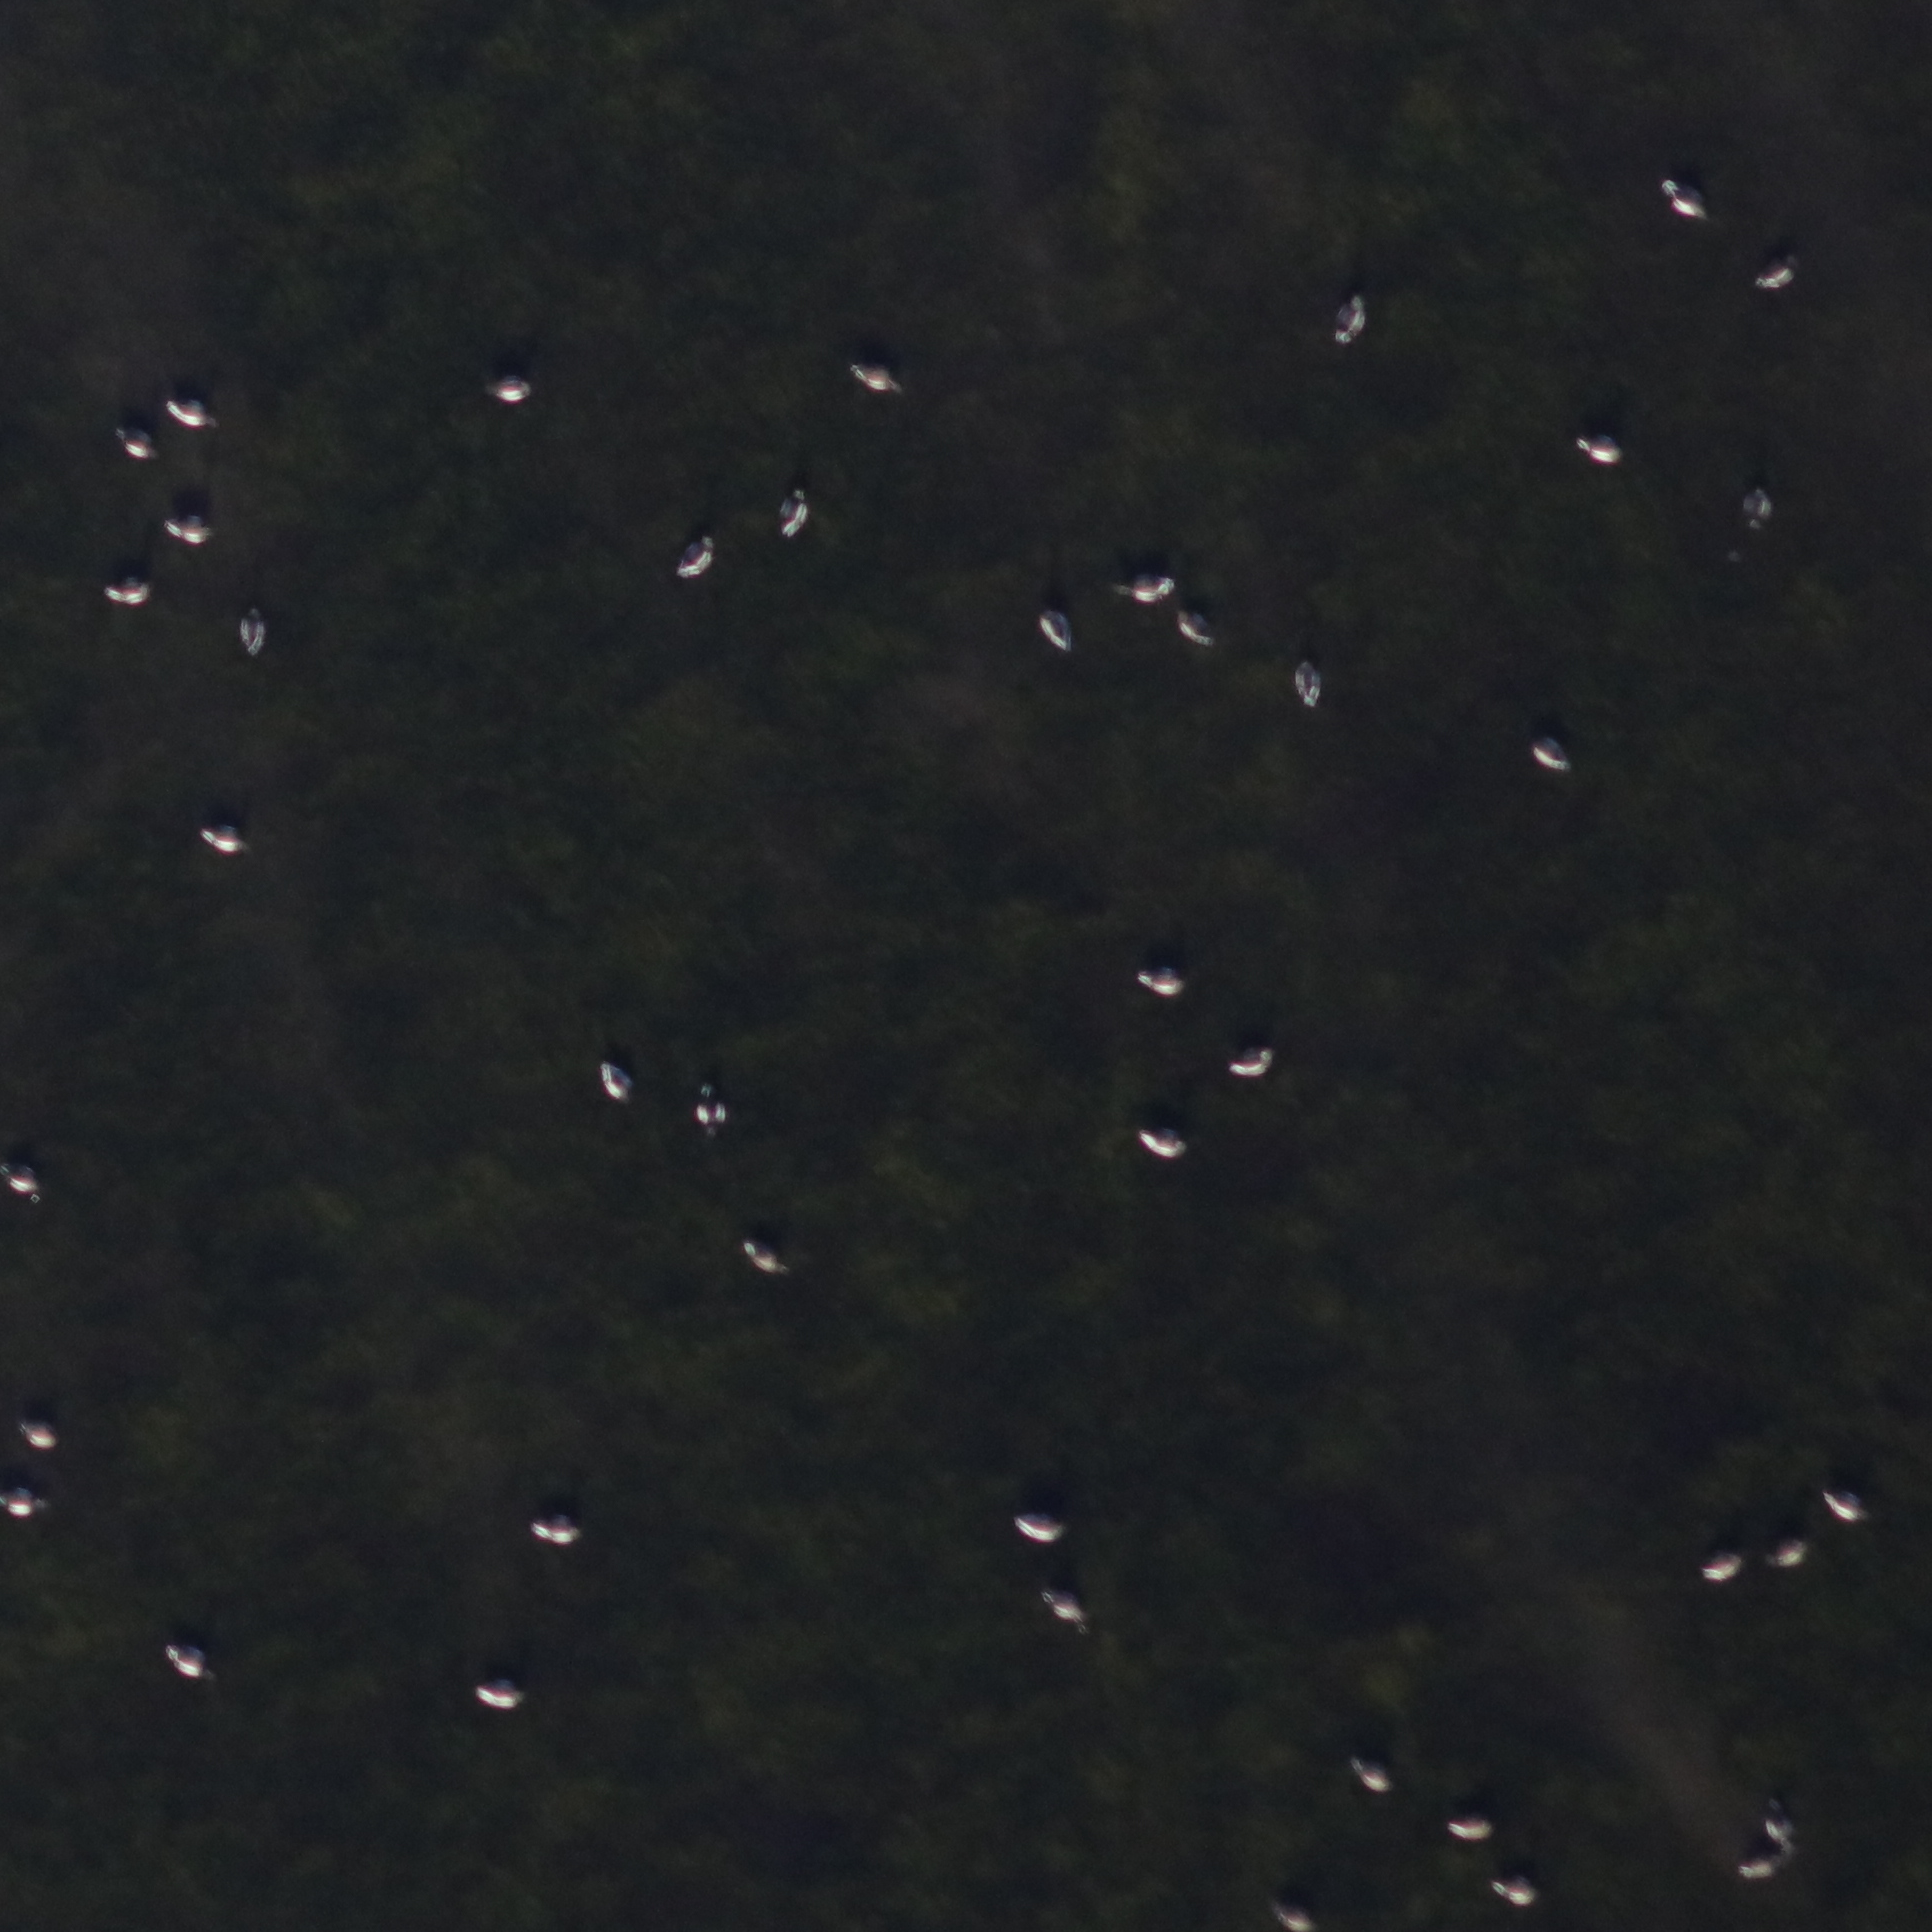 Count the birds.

43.